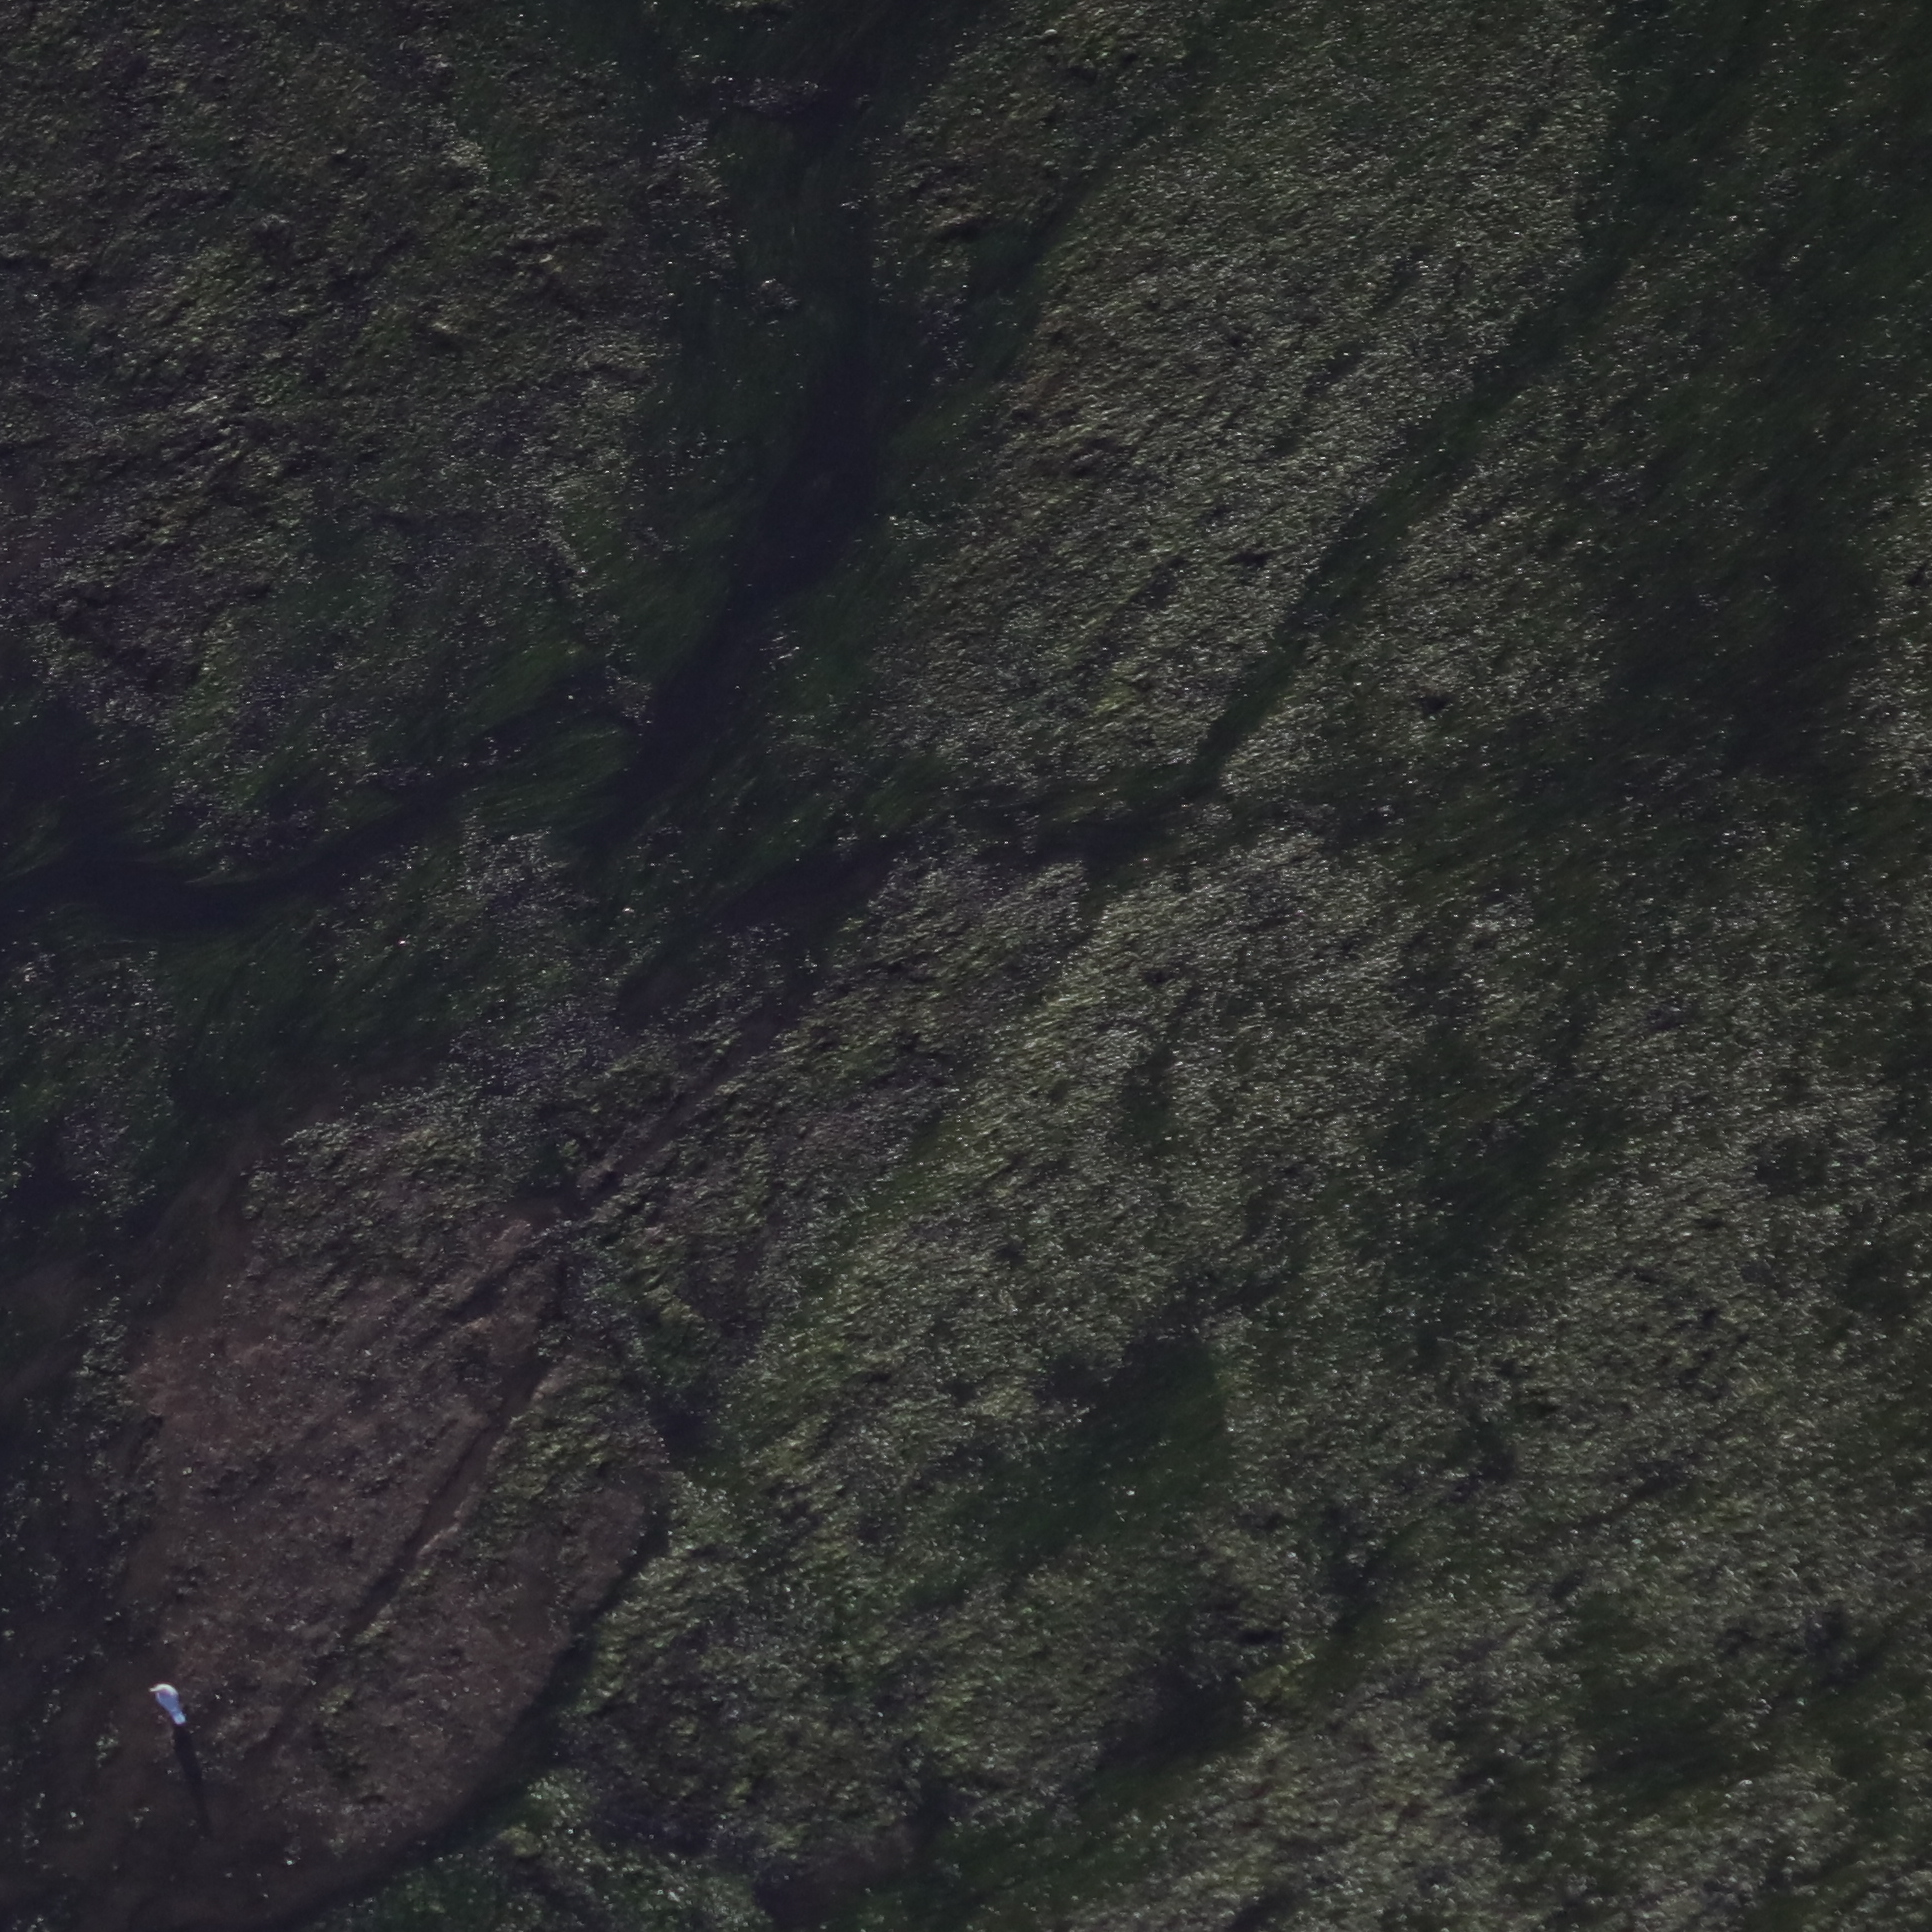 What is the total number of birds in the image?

1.